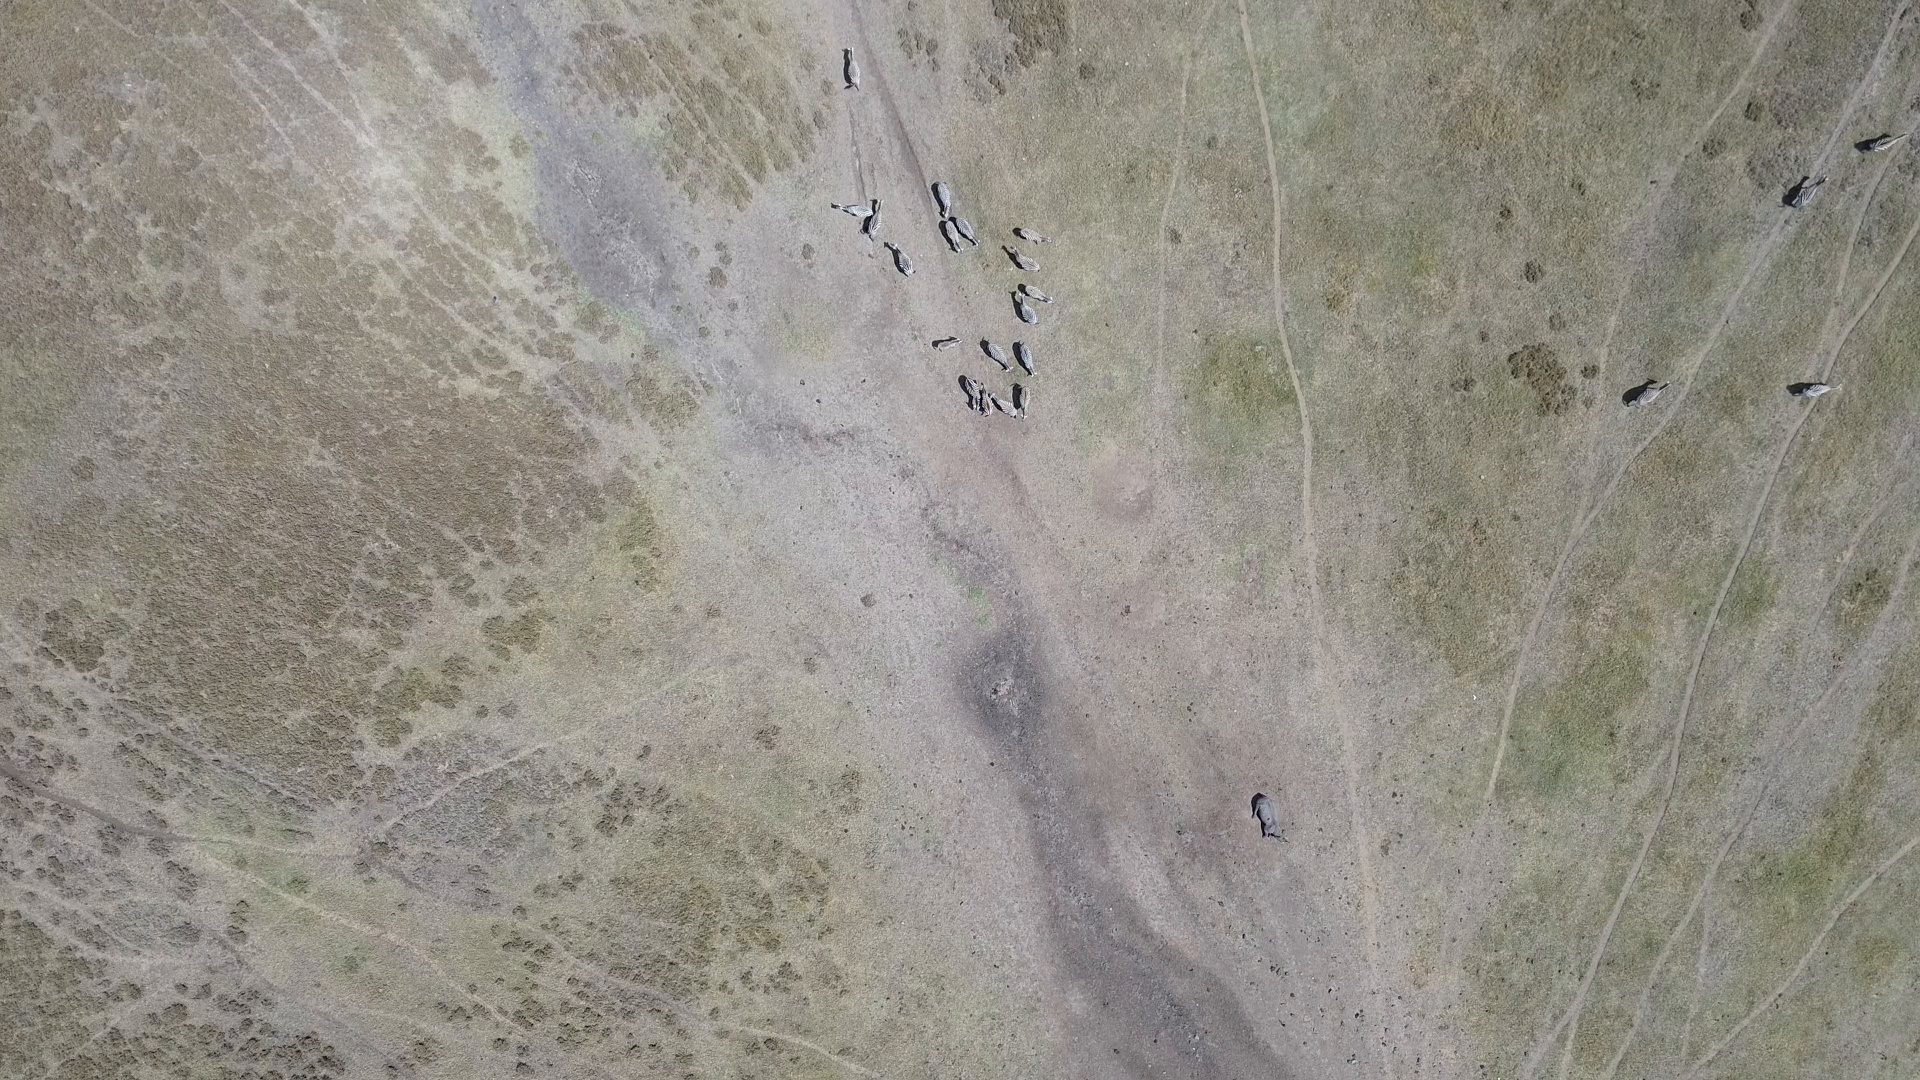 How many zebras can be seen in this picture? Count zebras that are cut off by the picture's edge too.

22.